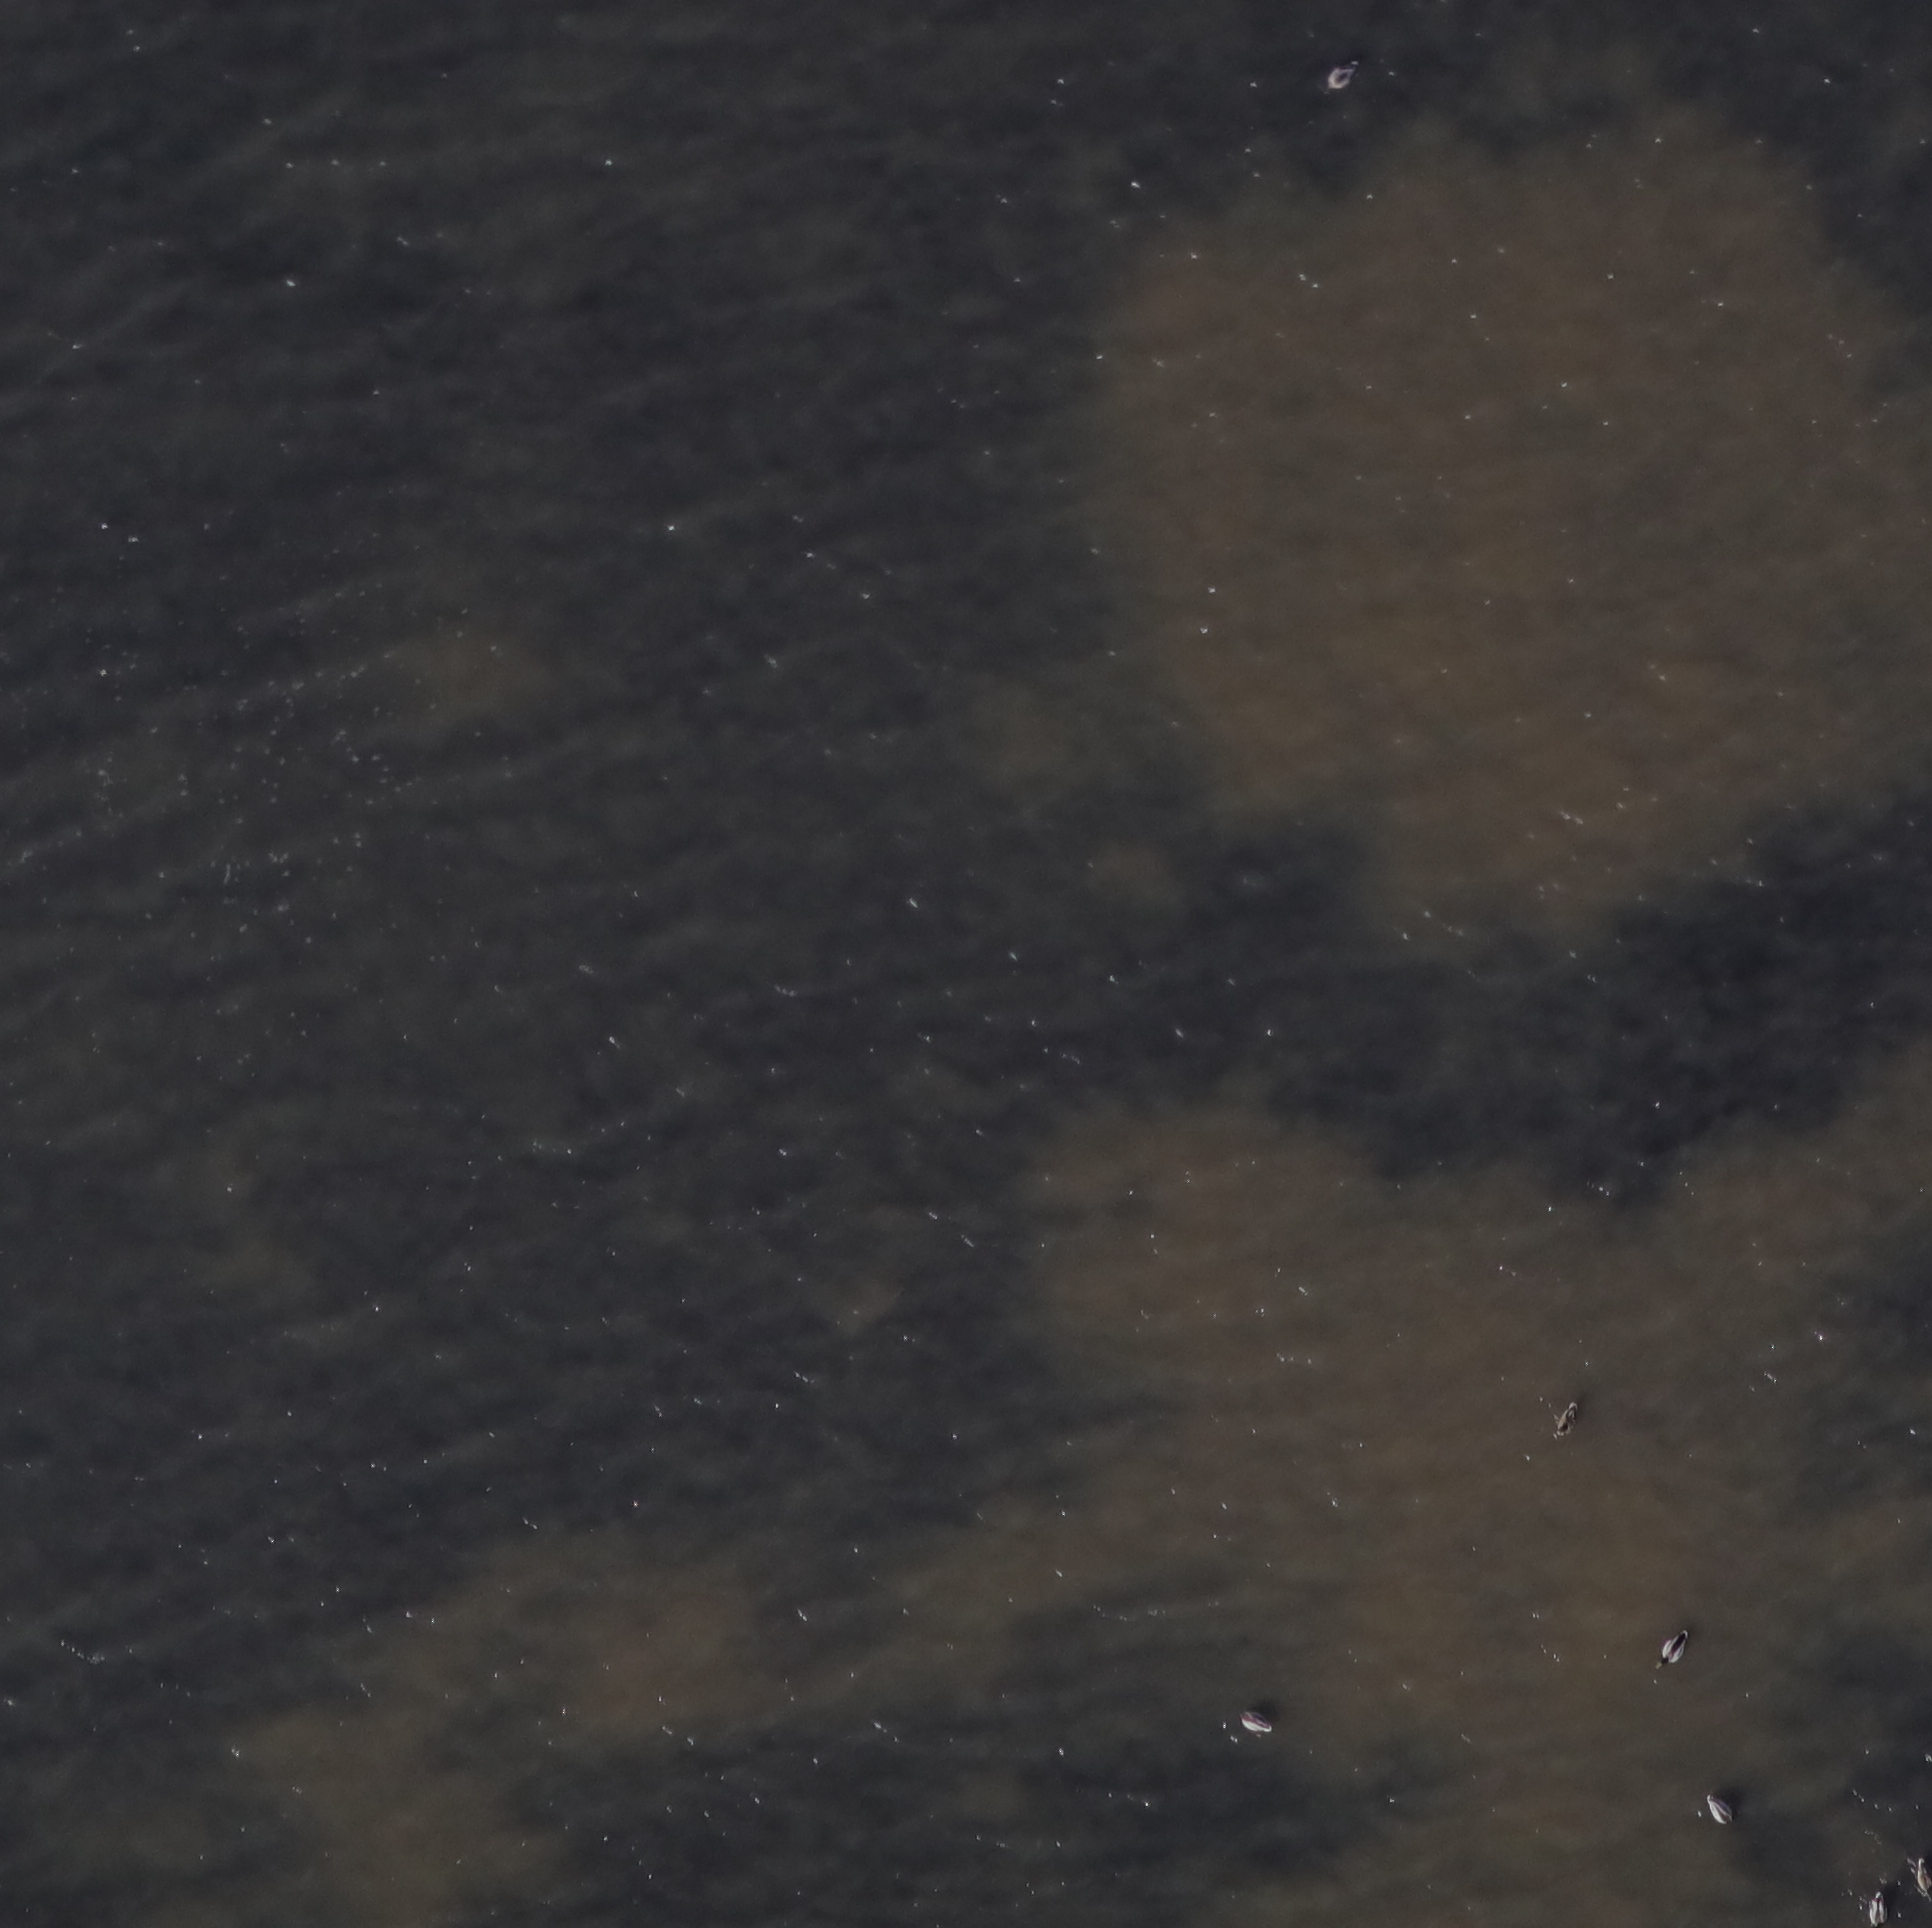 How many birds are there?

7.